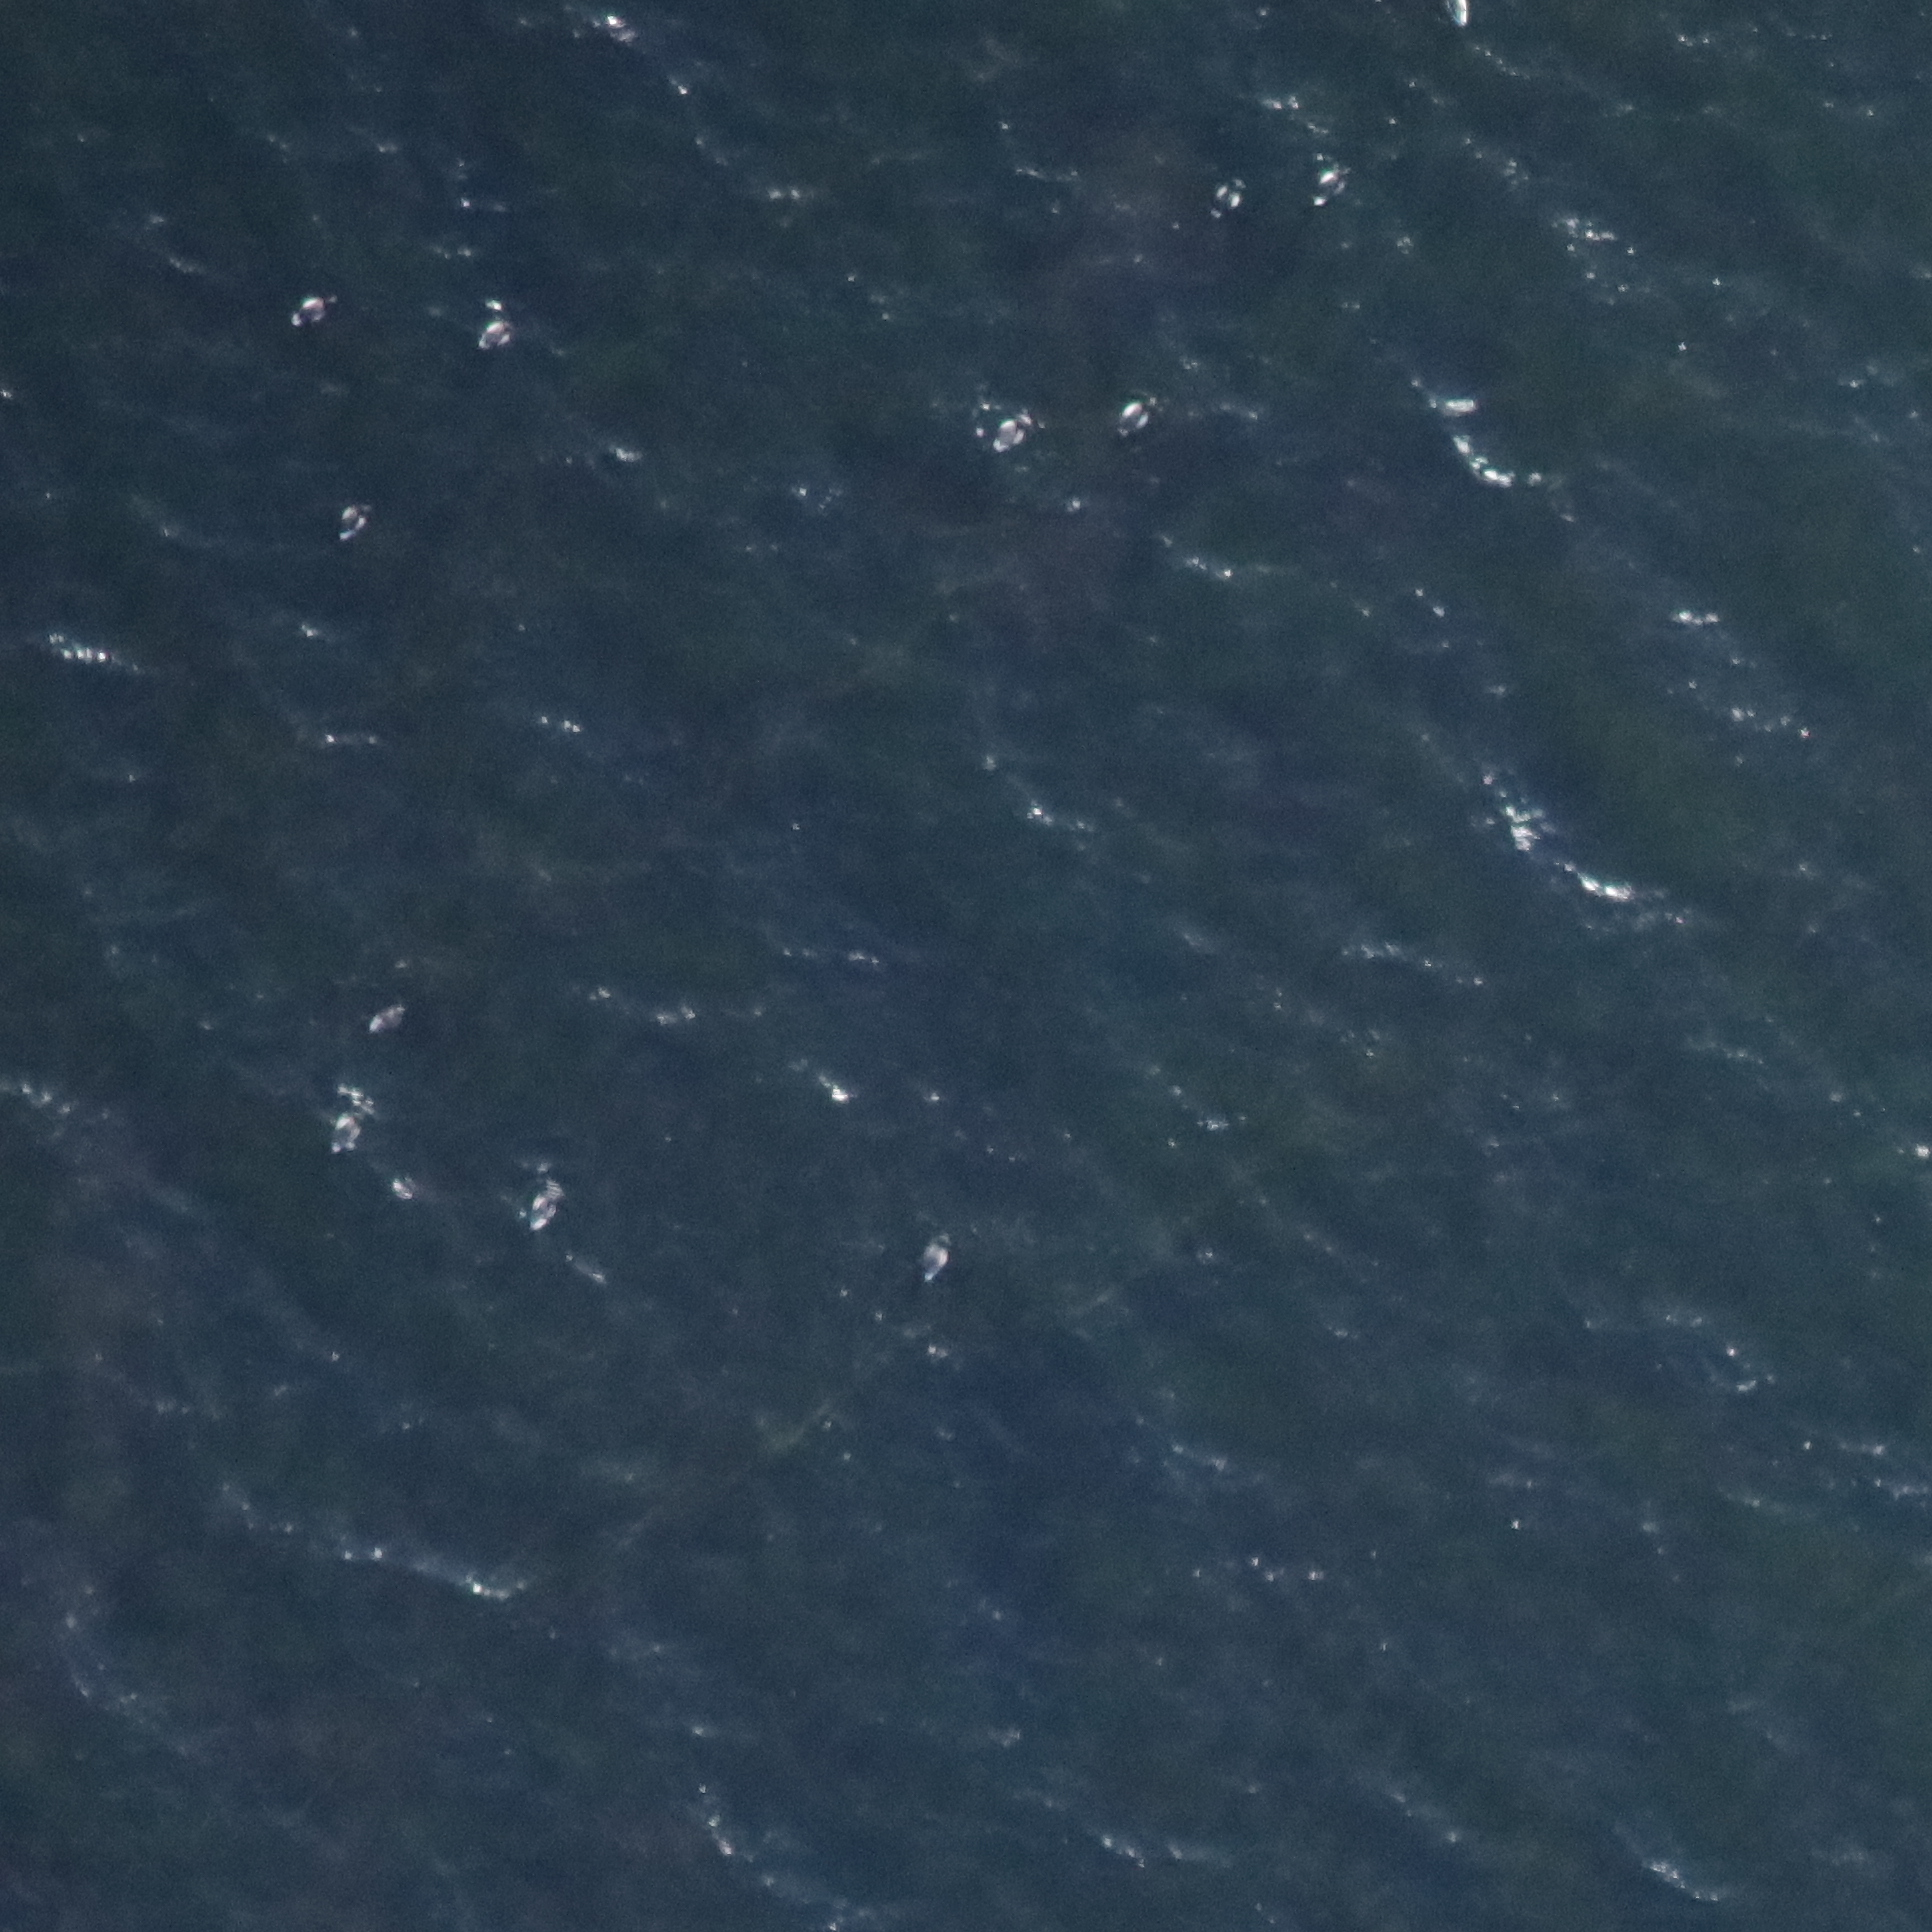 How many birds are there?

12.